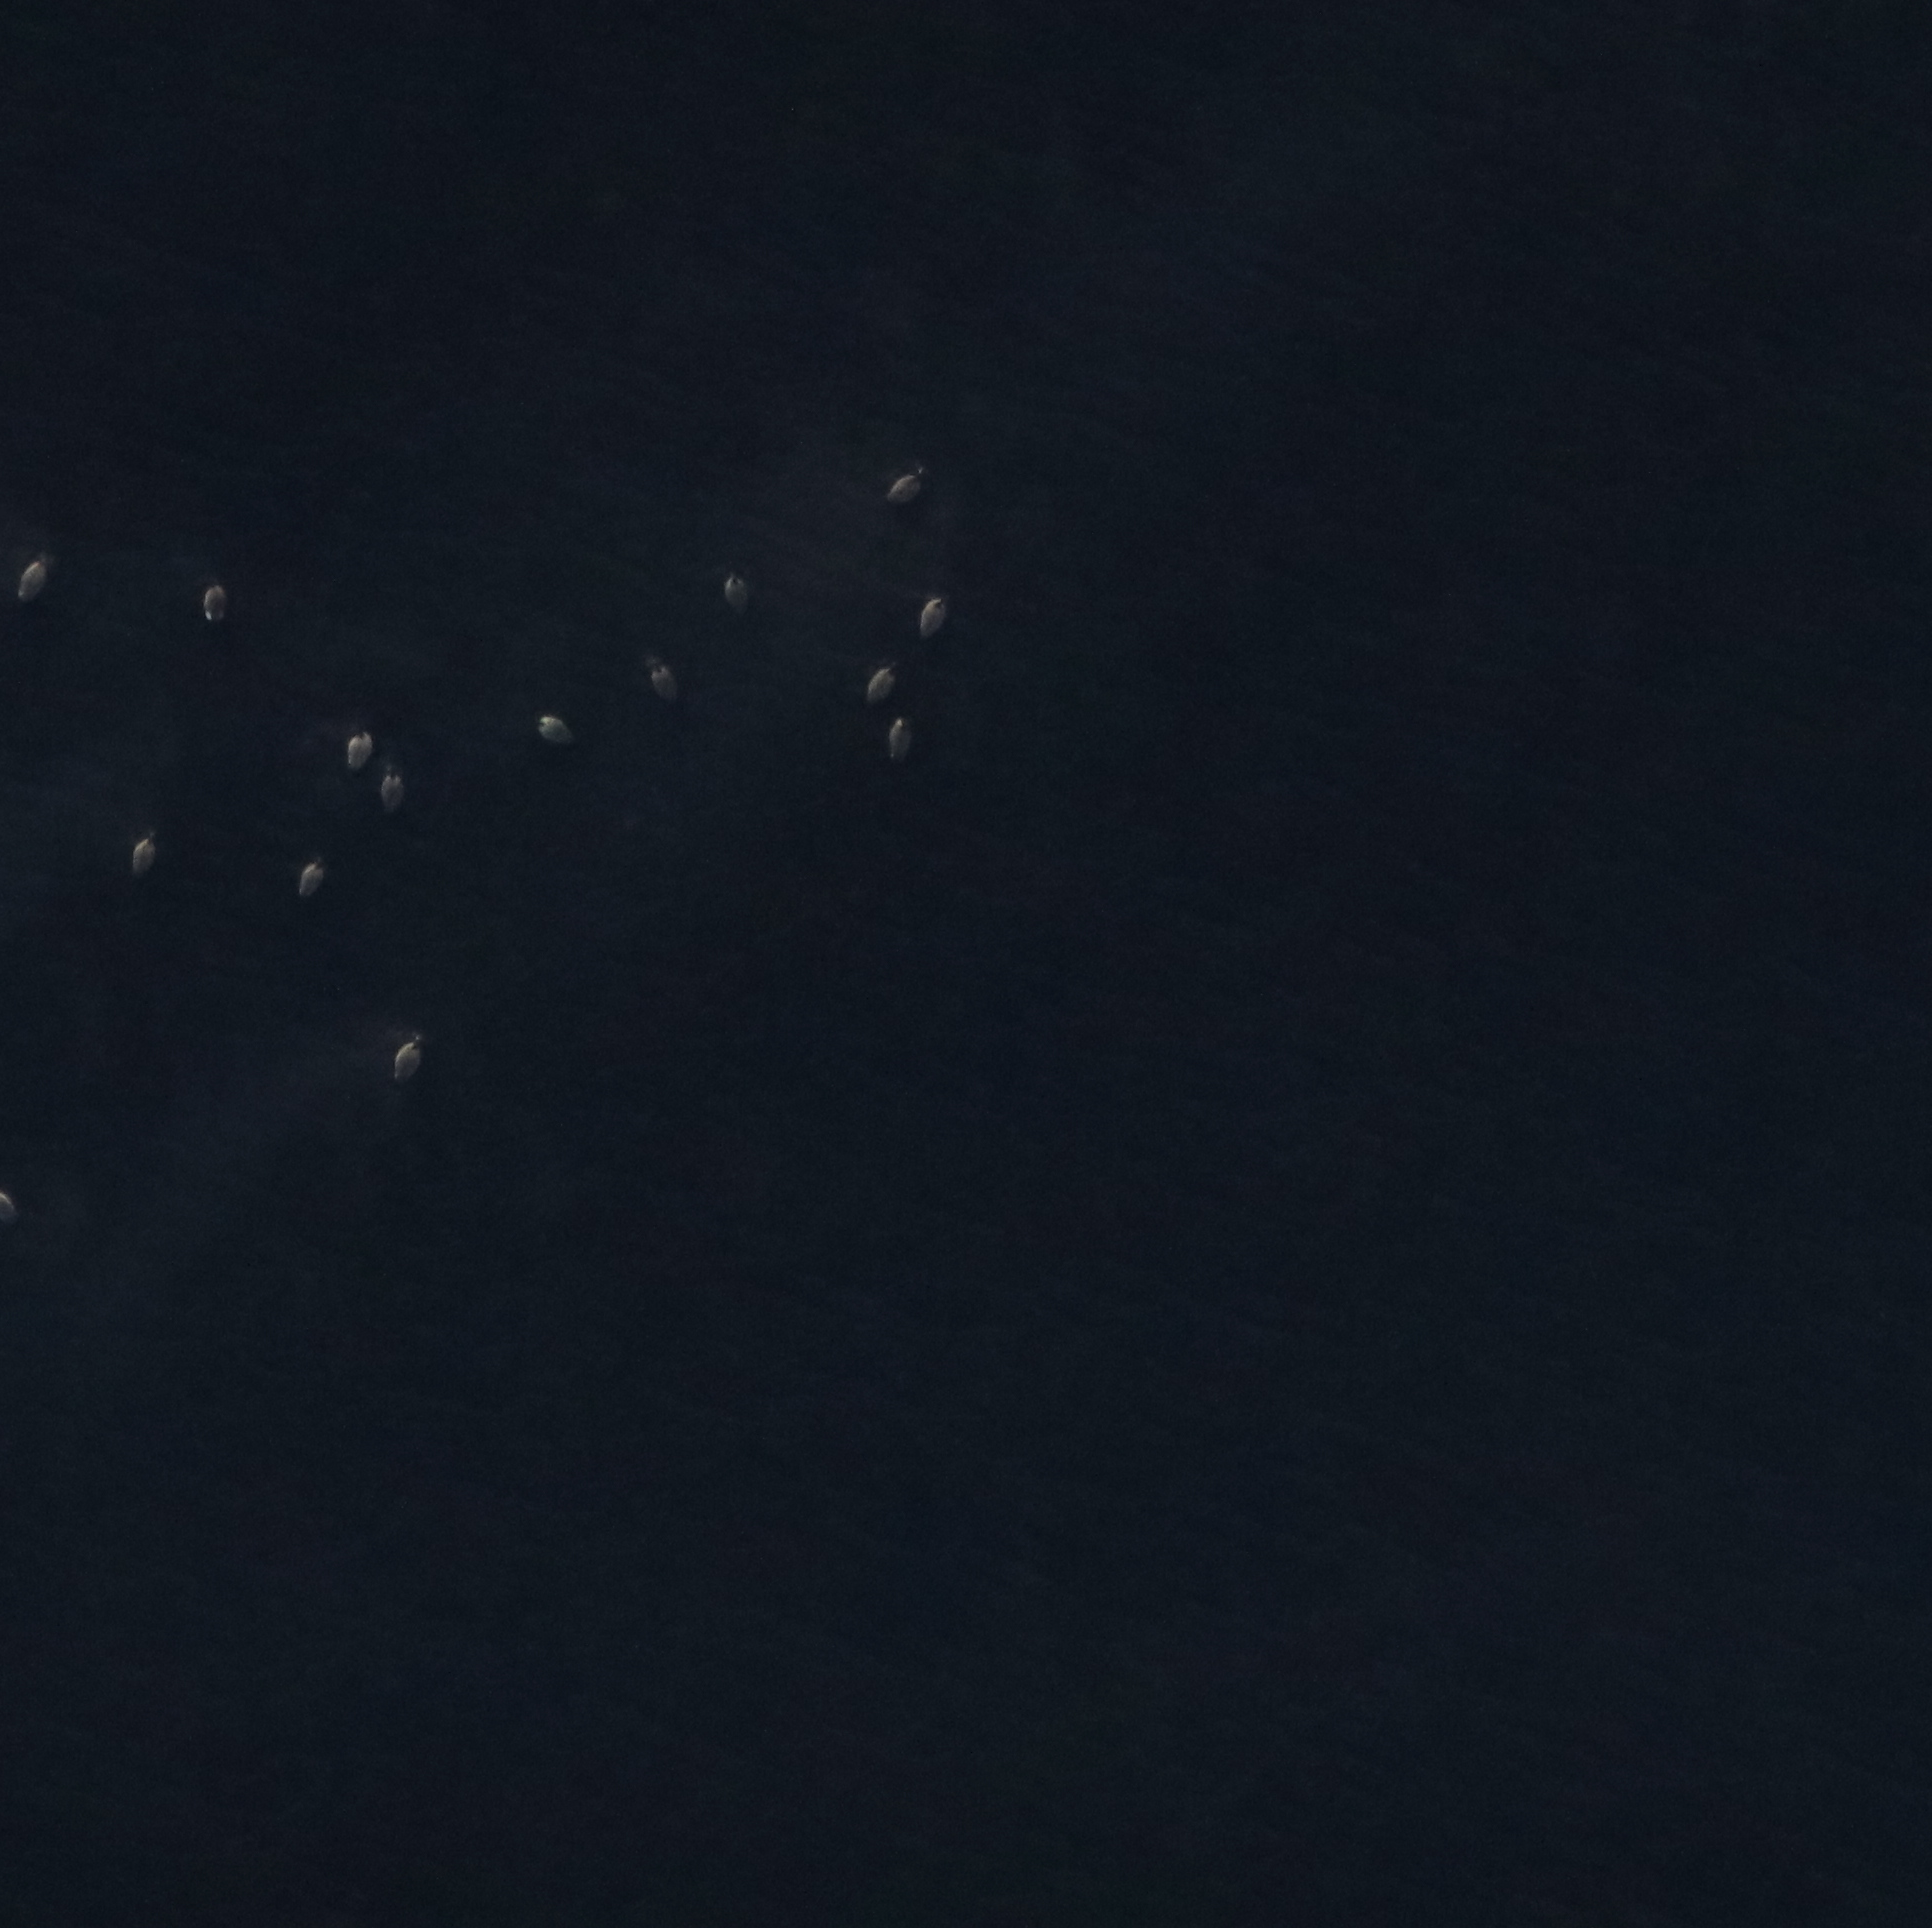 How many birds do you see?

14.